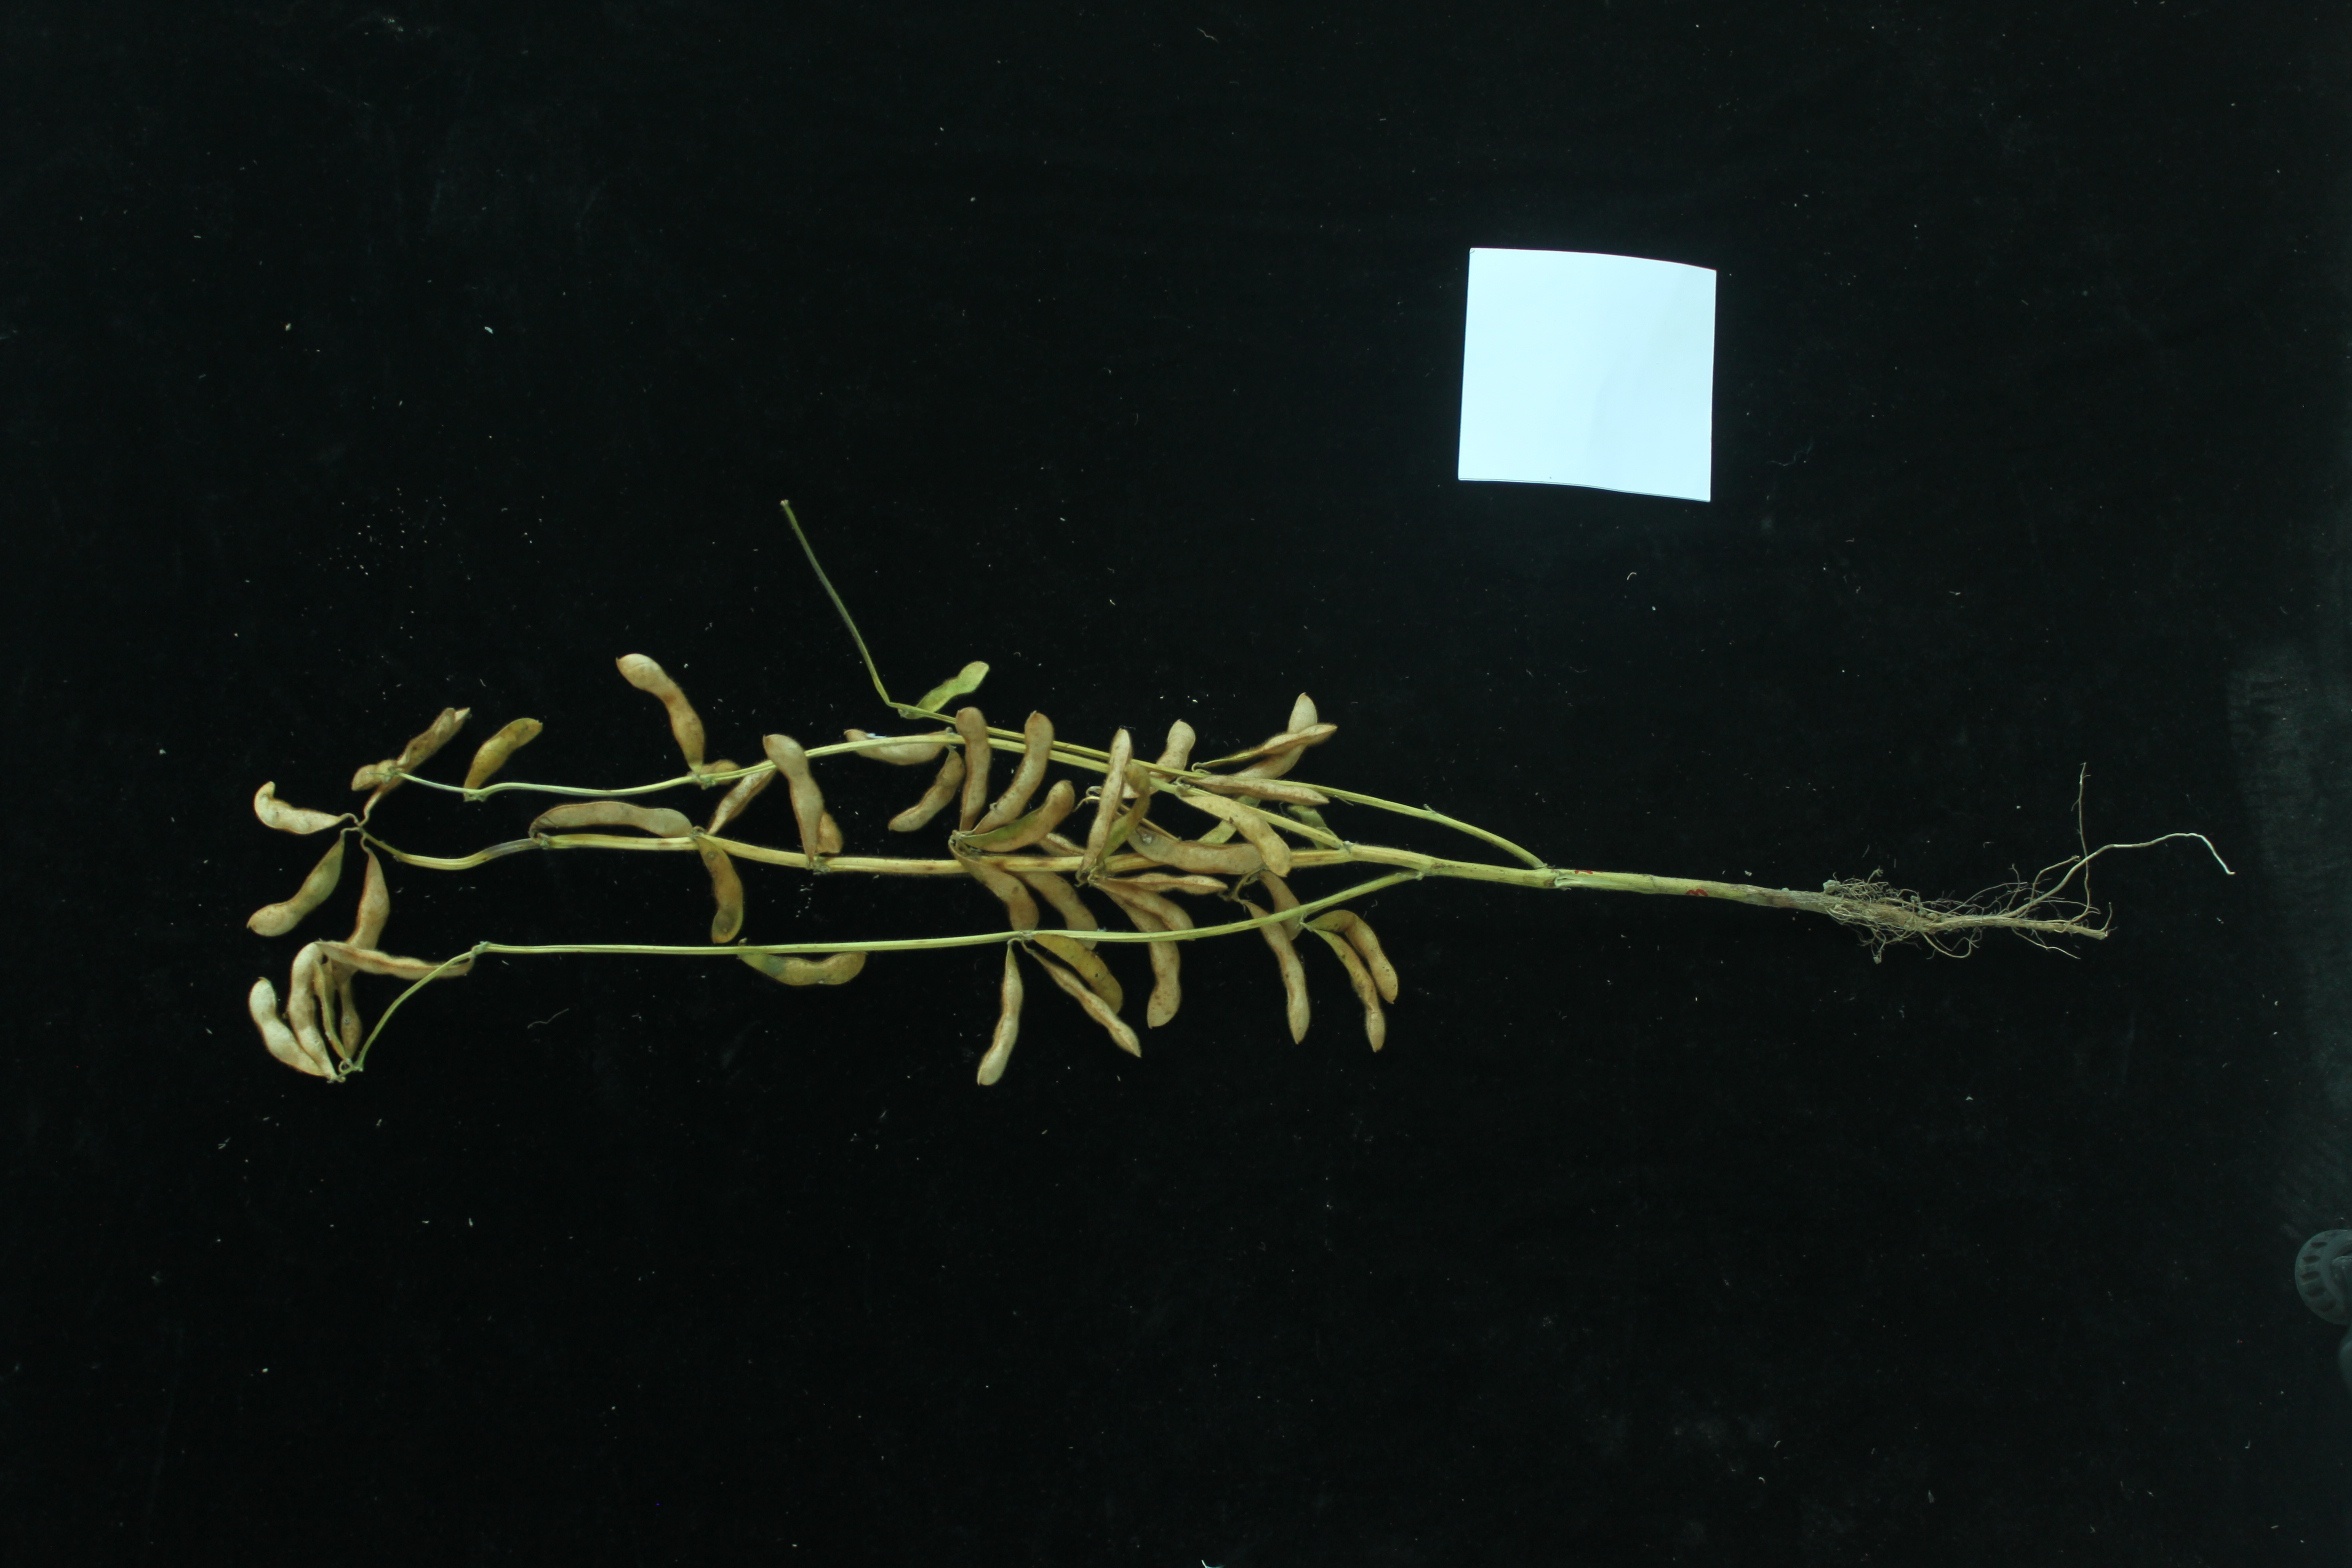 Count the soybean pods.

42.